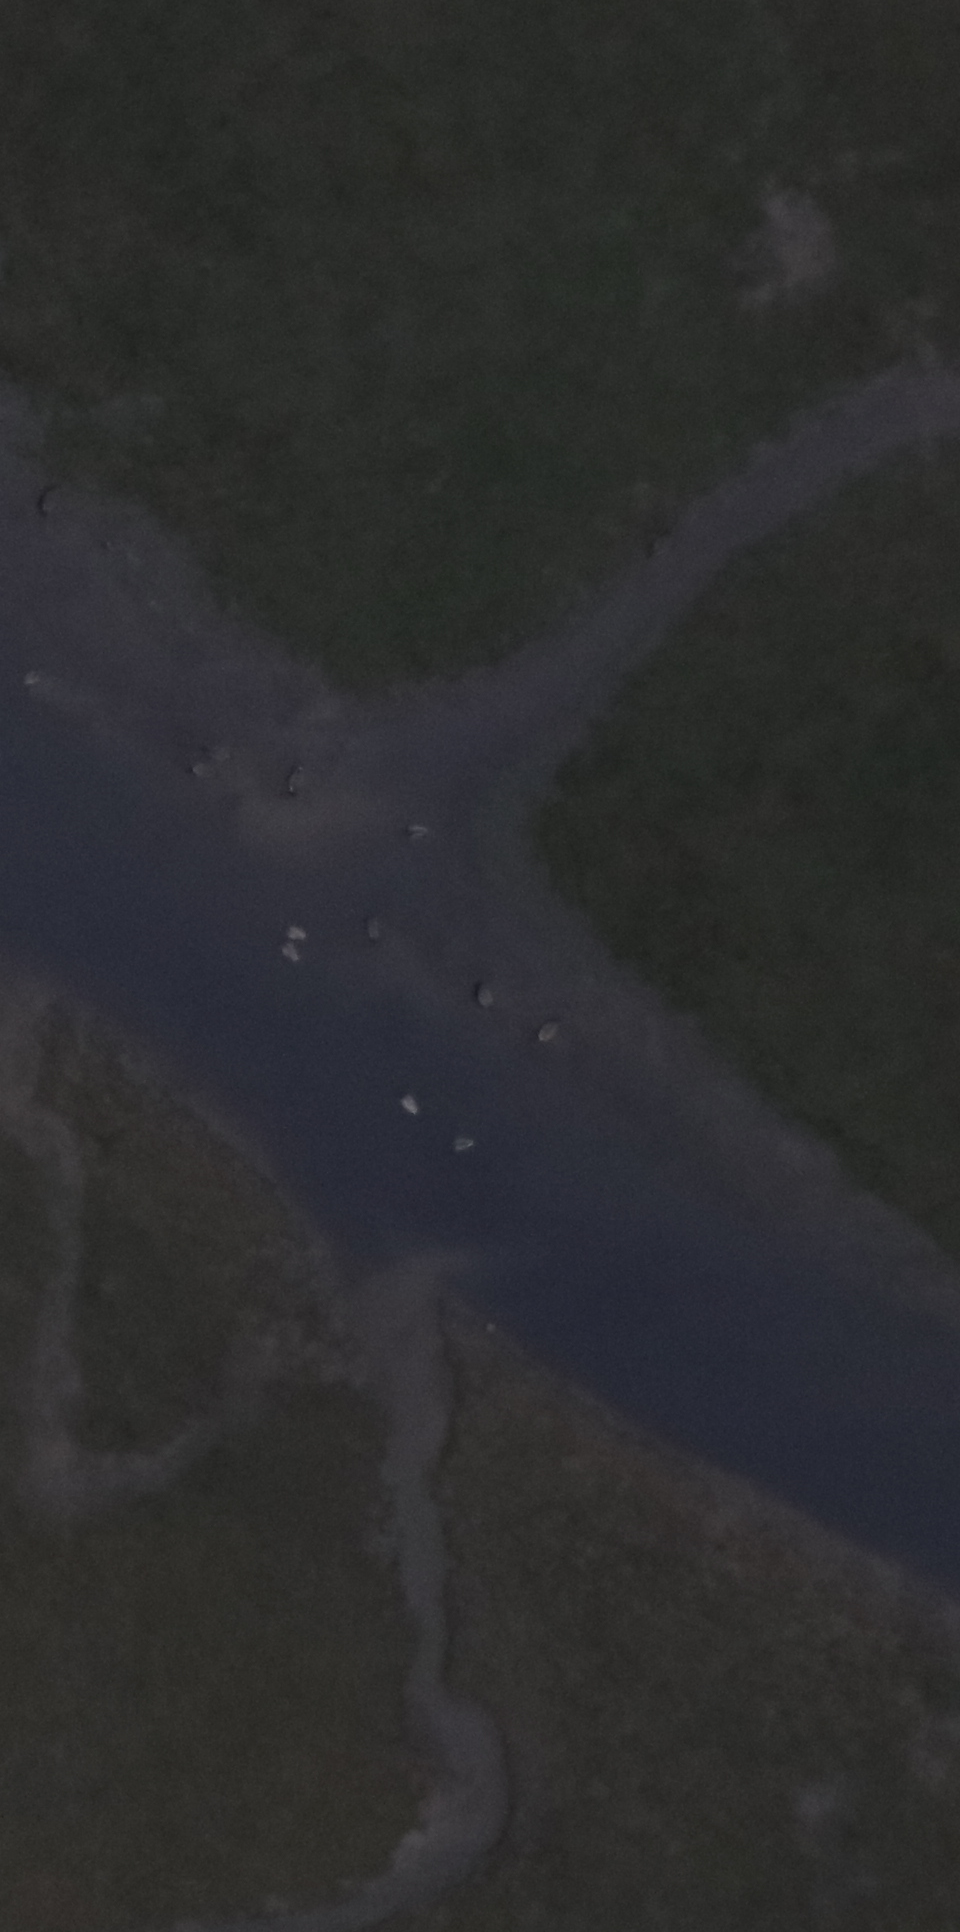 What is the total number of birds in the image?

13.